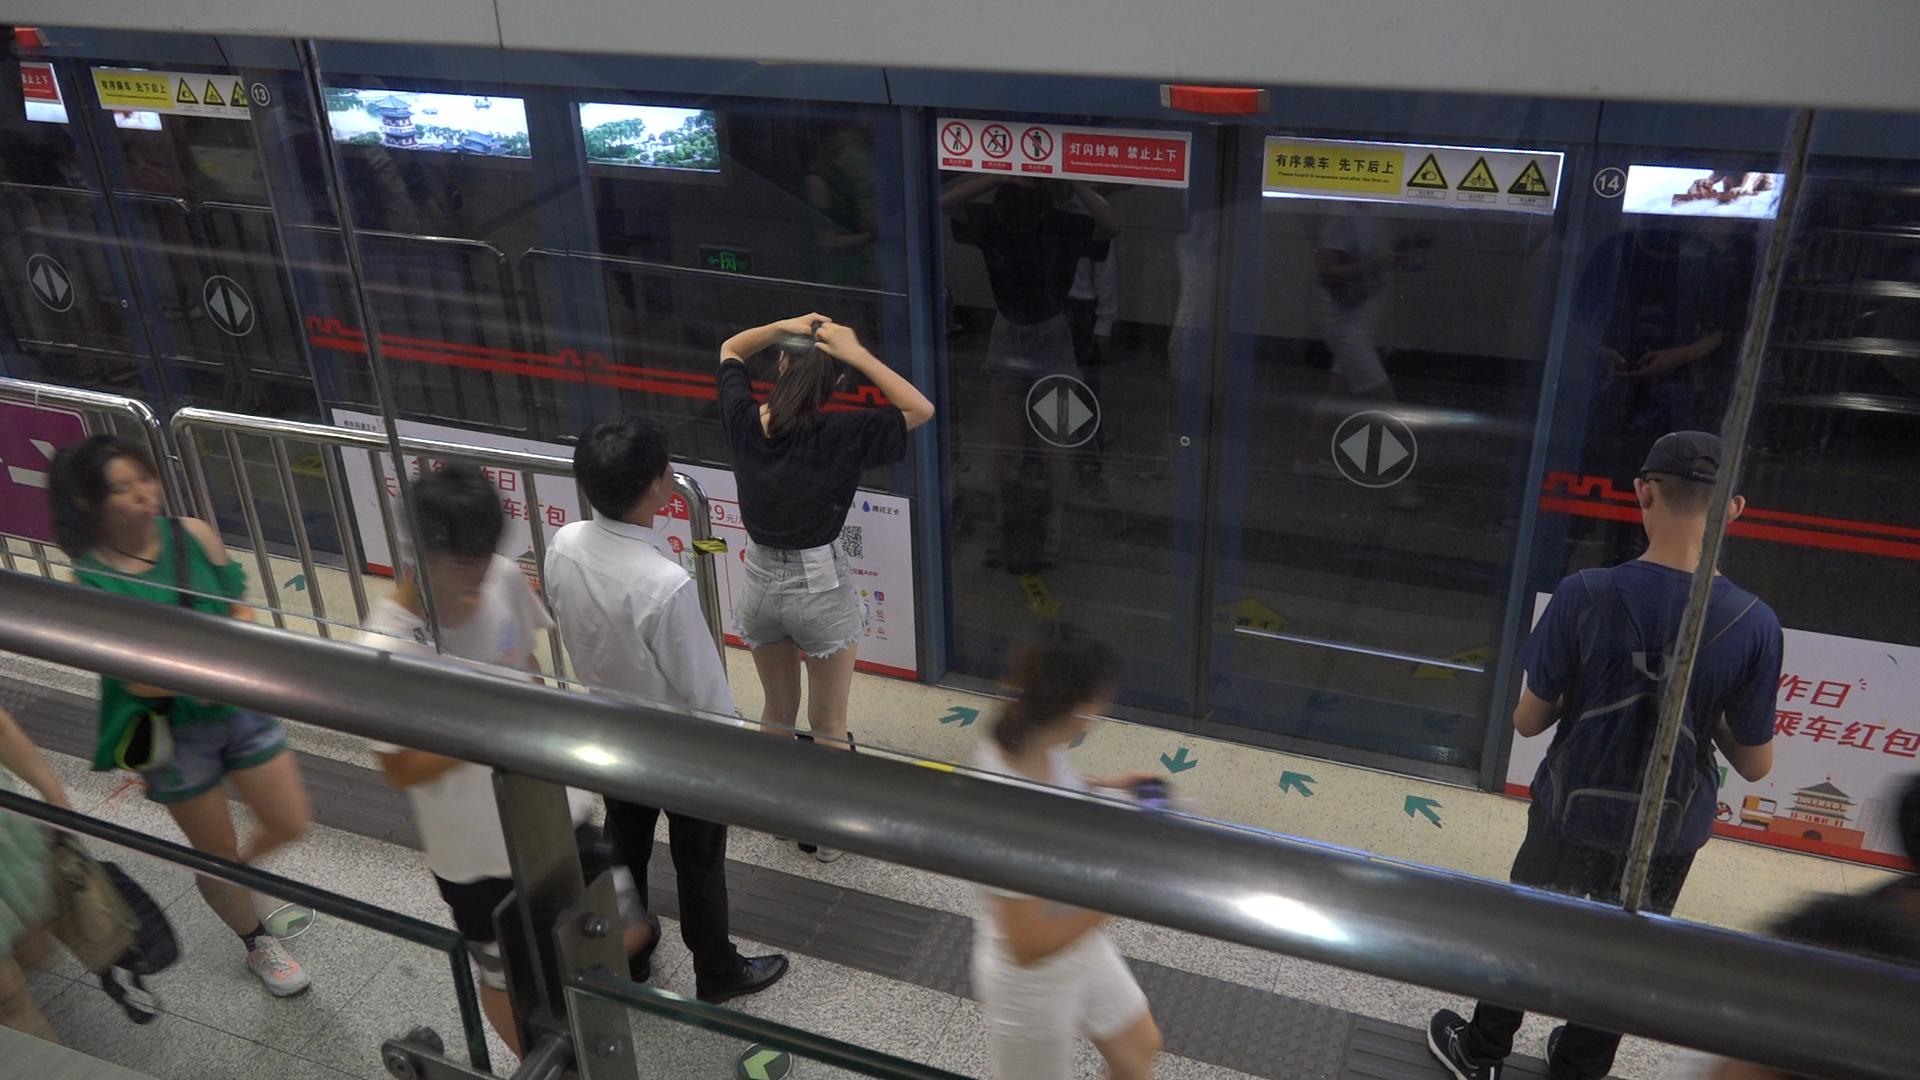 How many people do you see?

7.